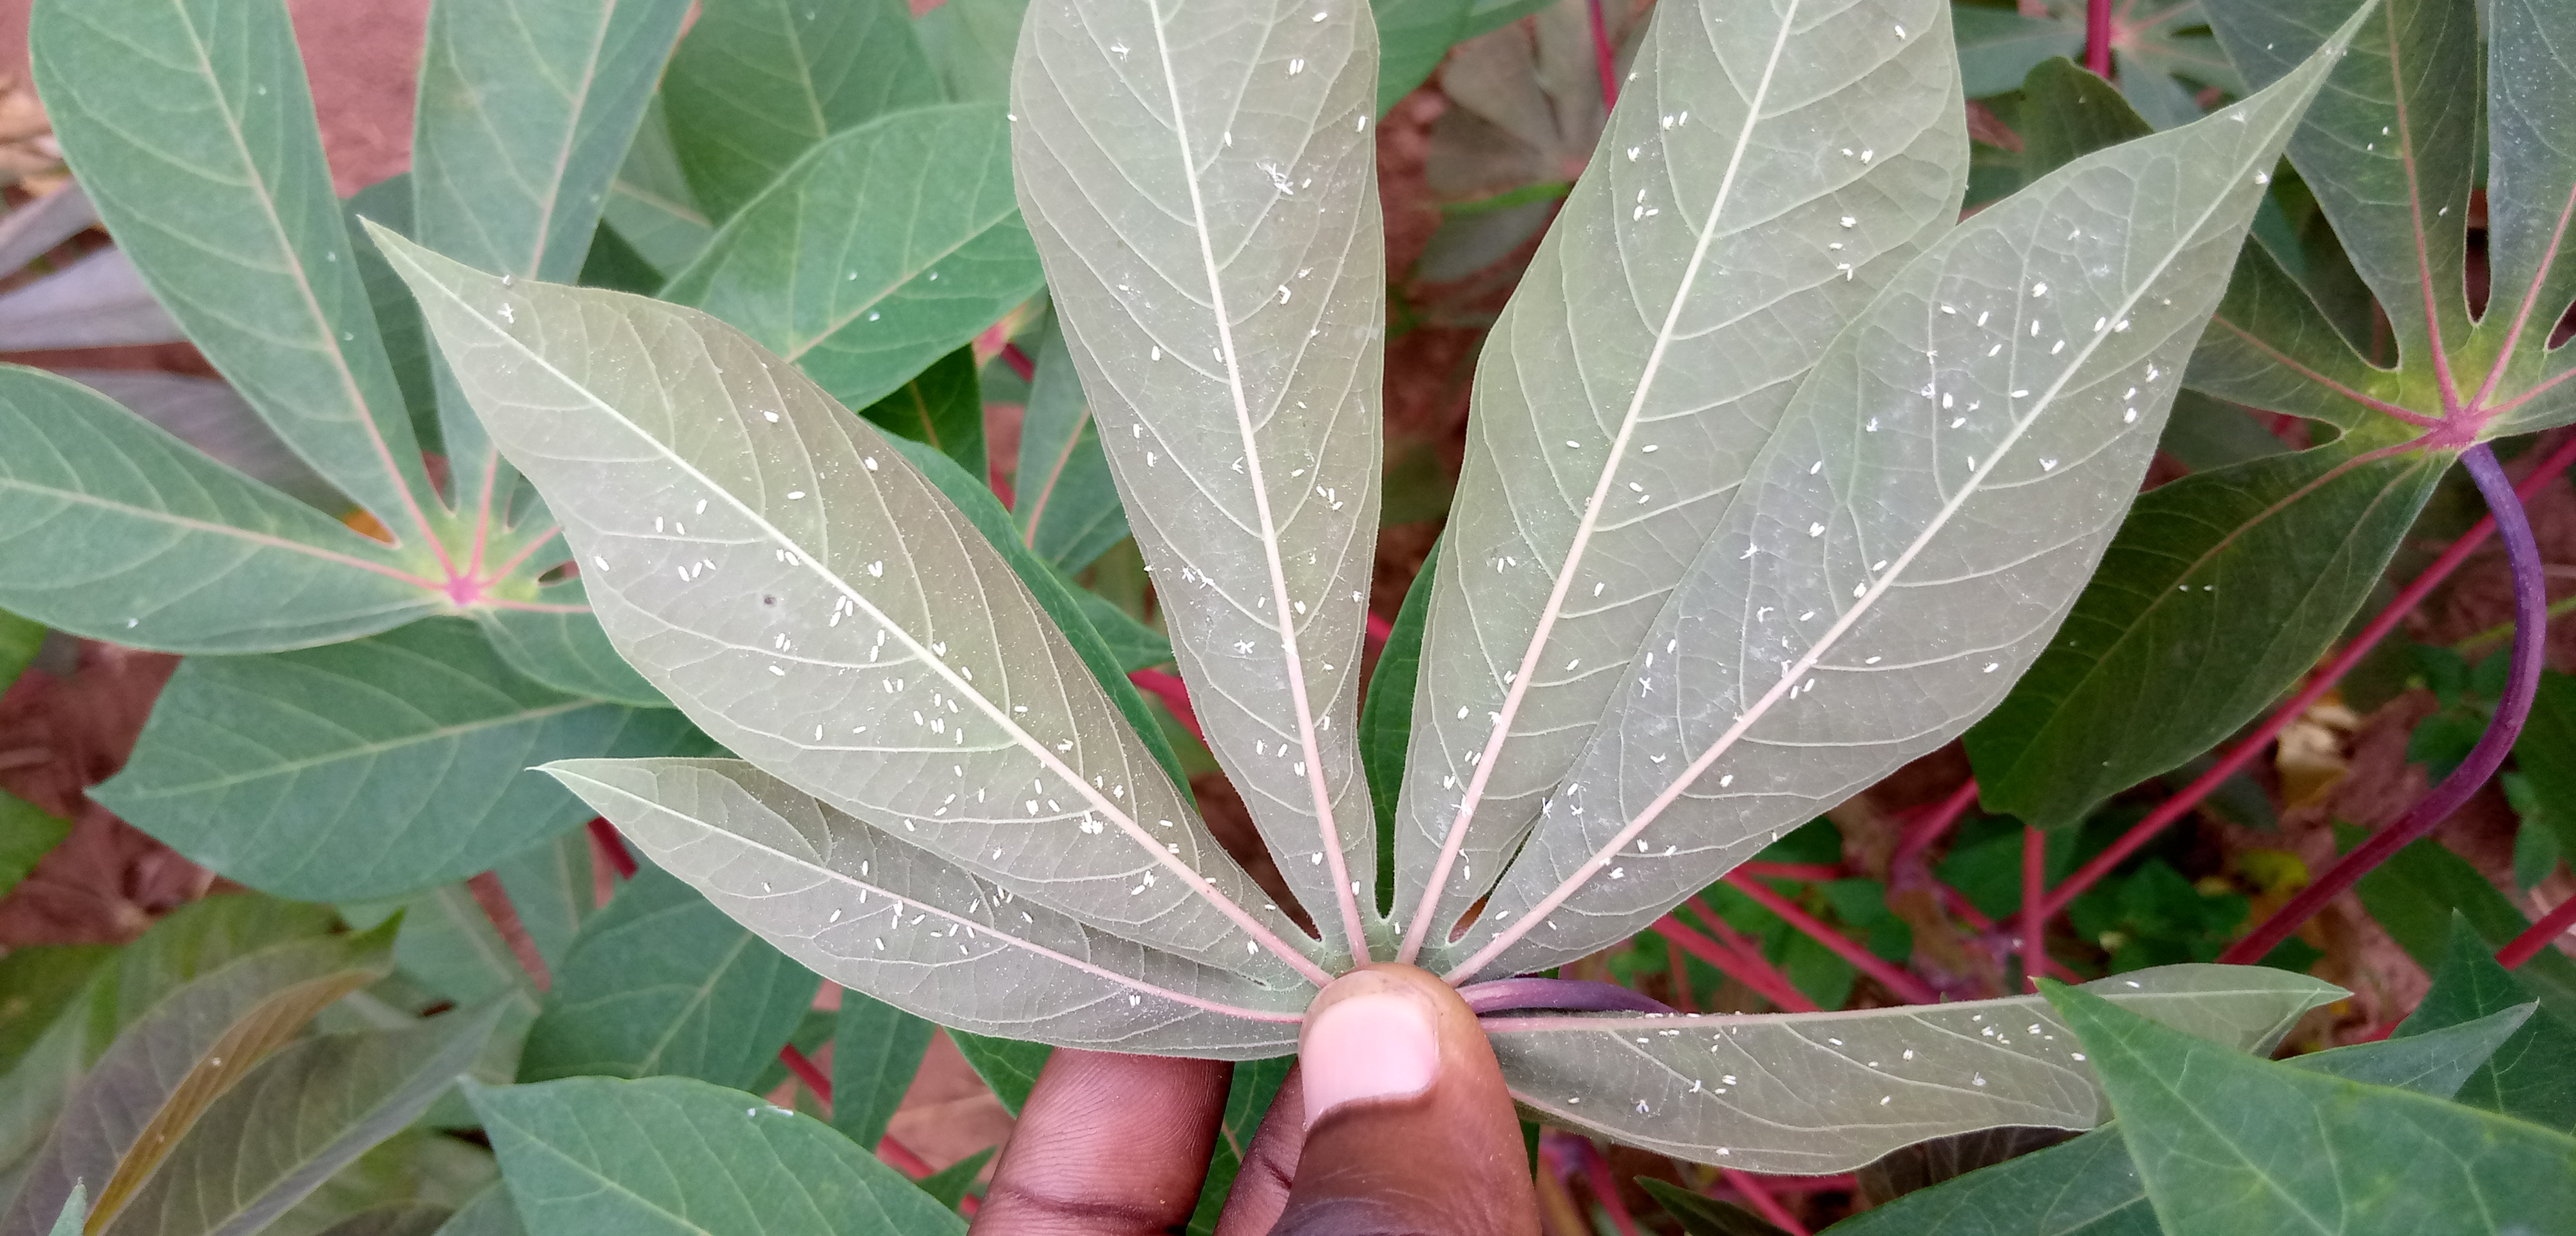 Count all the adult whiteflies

262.